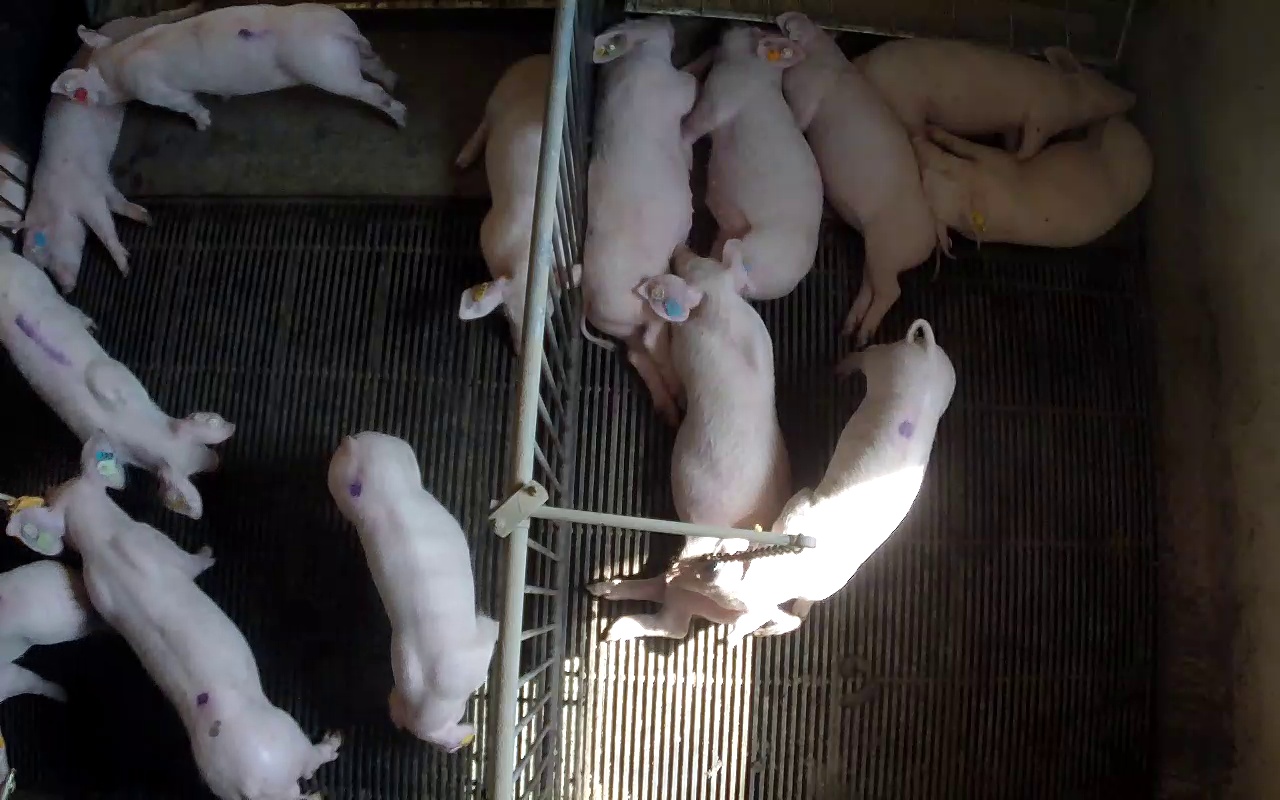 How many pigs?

14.